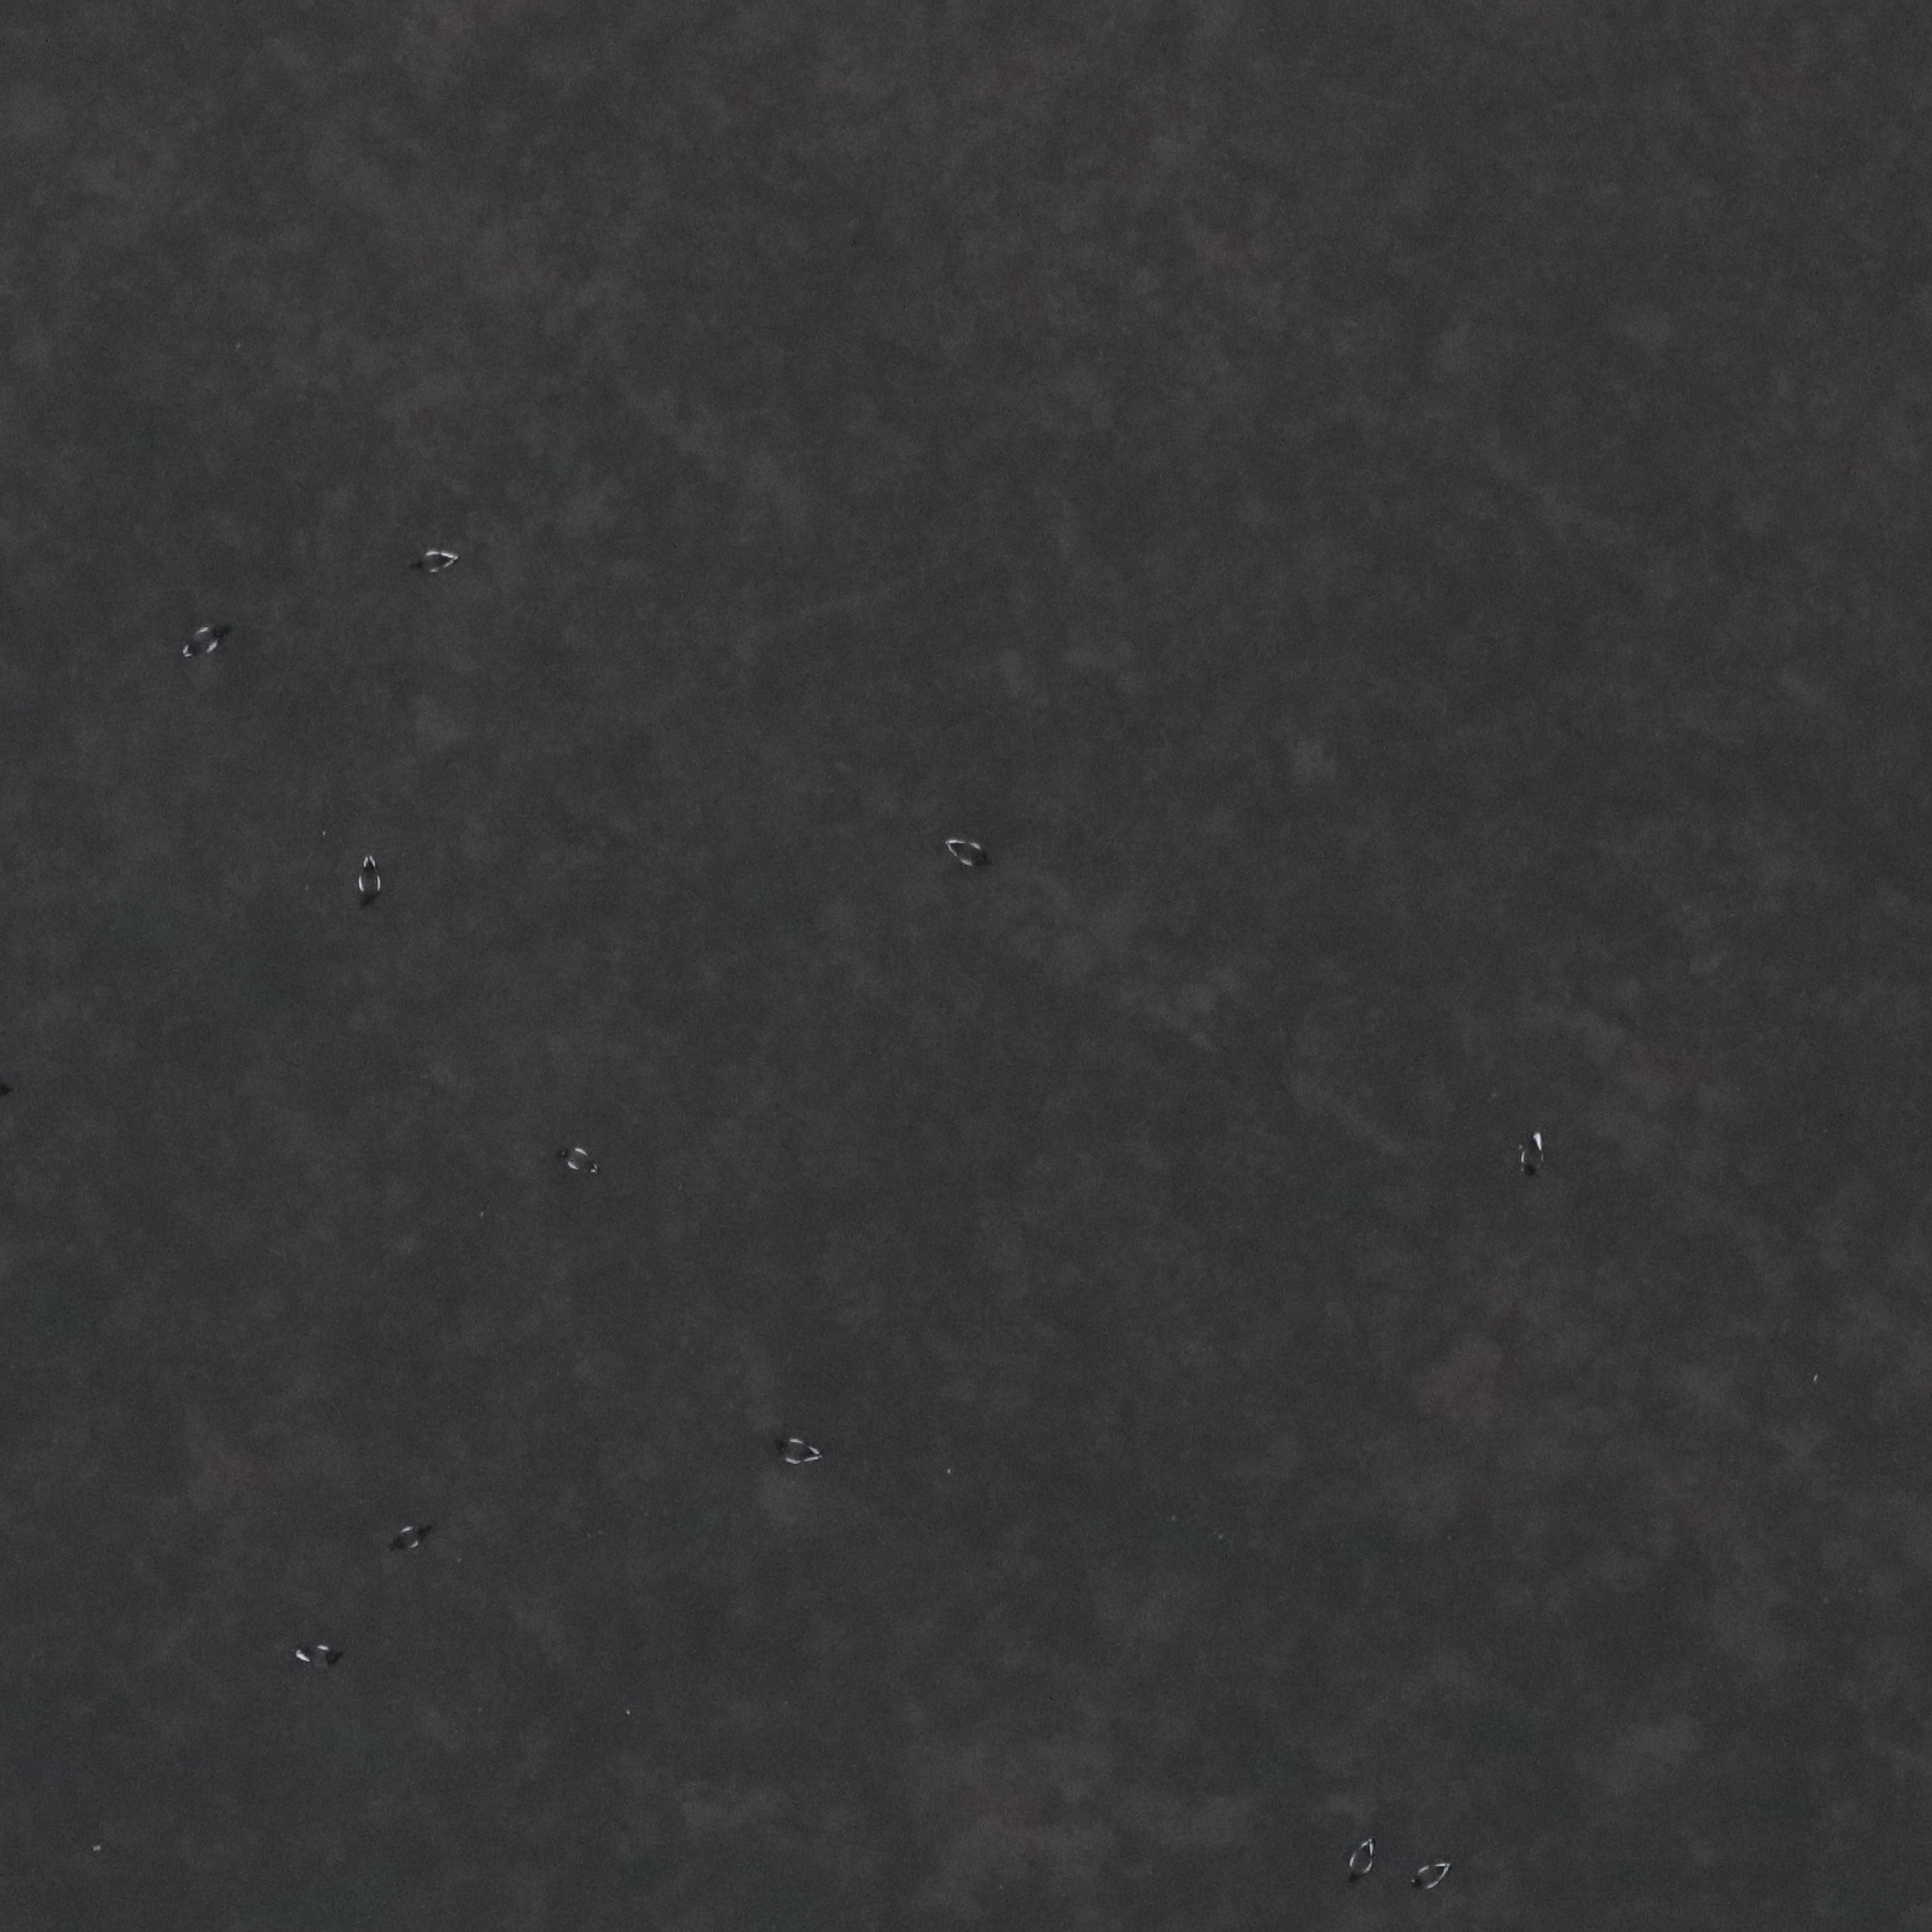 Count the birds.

11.